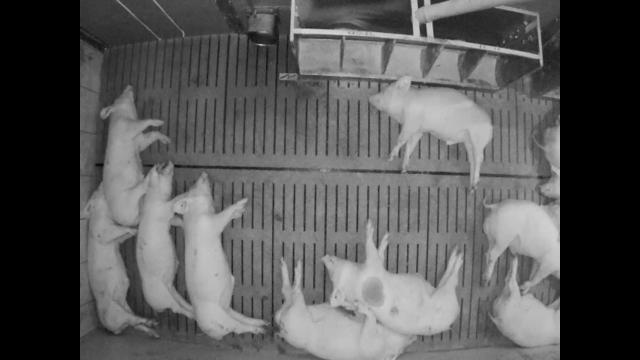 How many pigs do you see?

12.